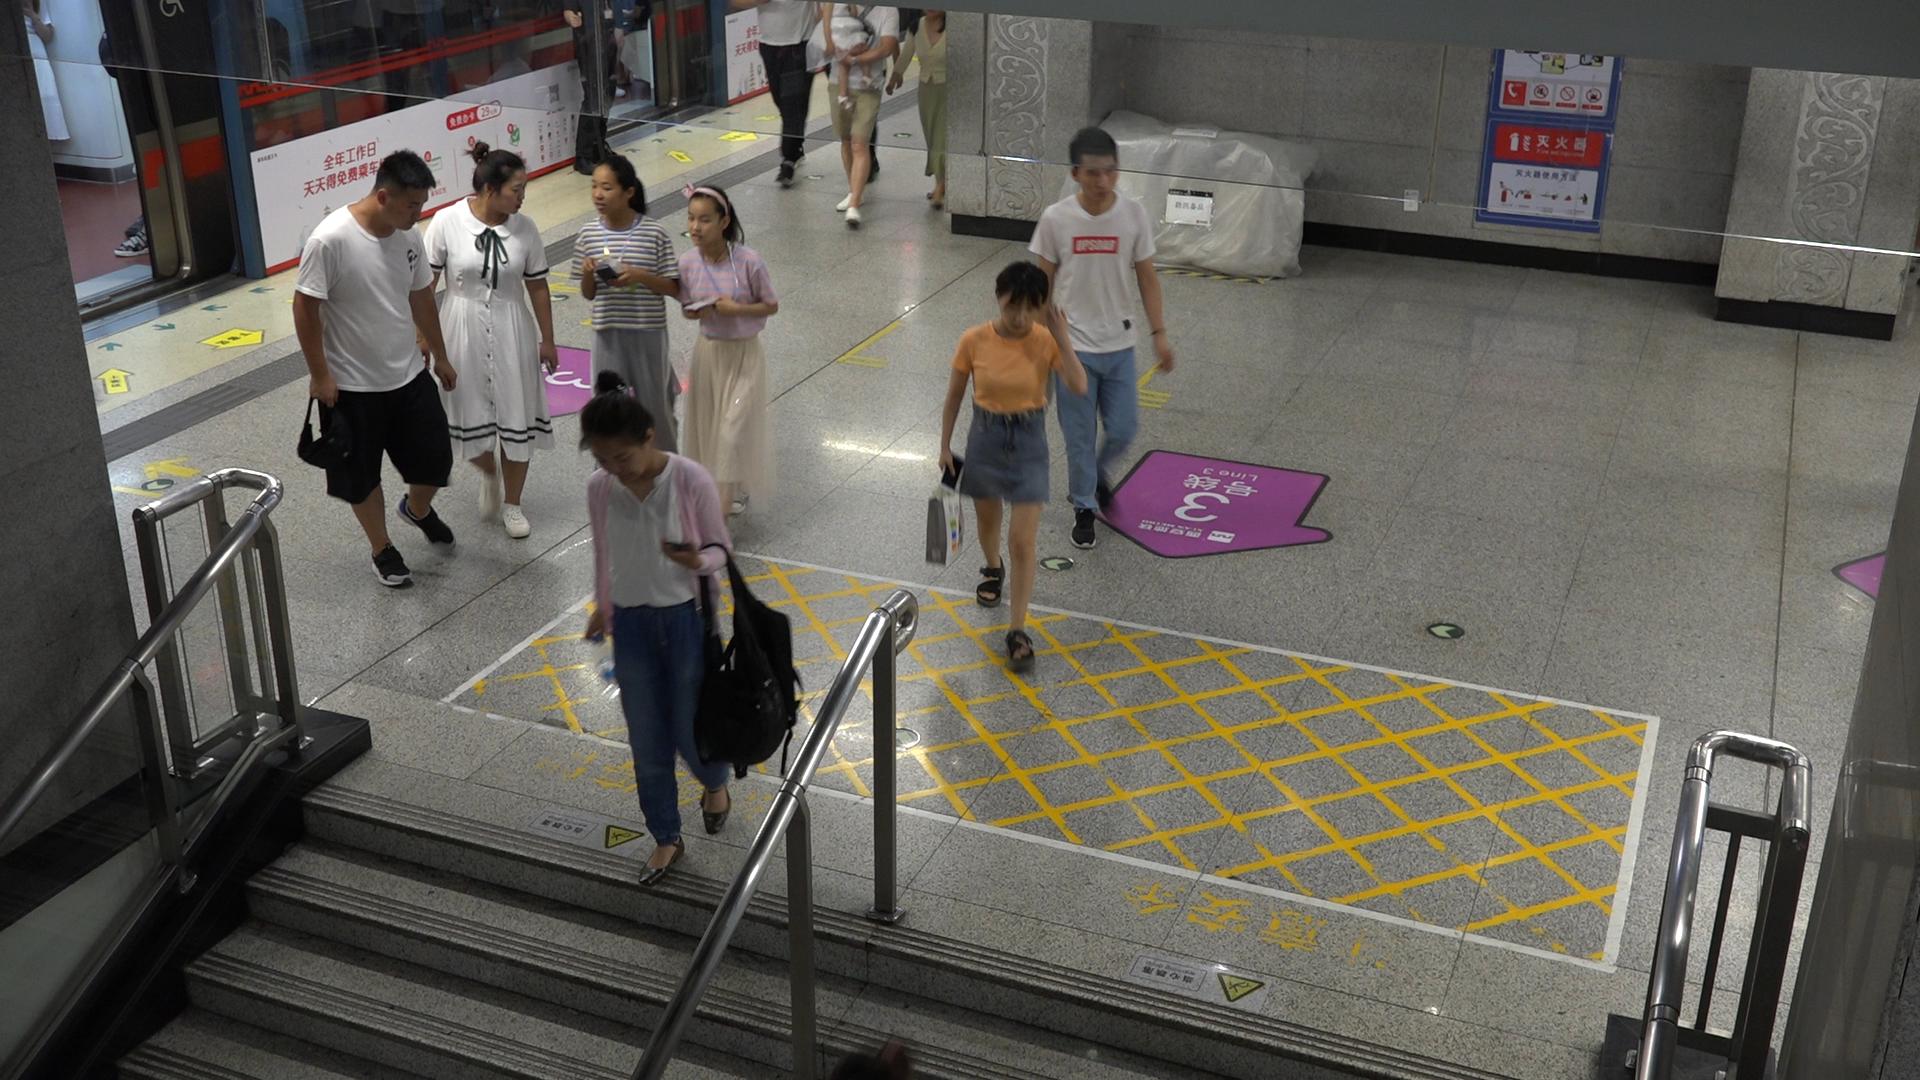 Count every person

10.